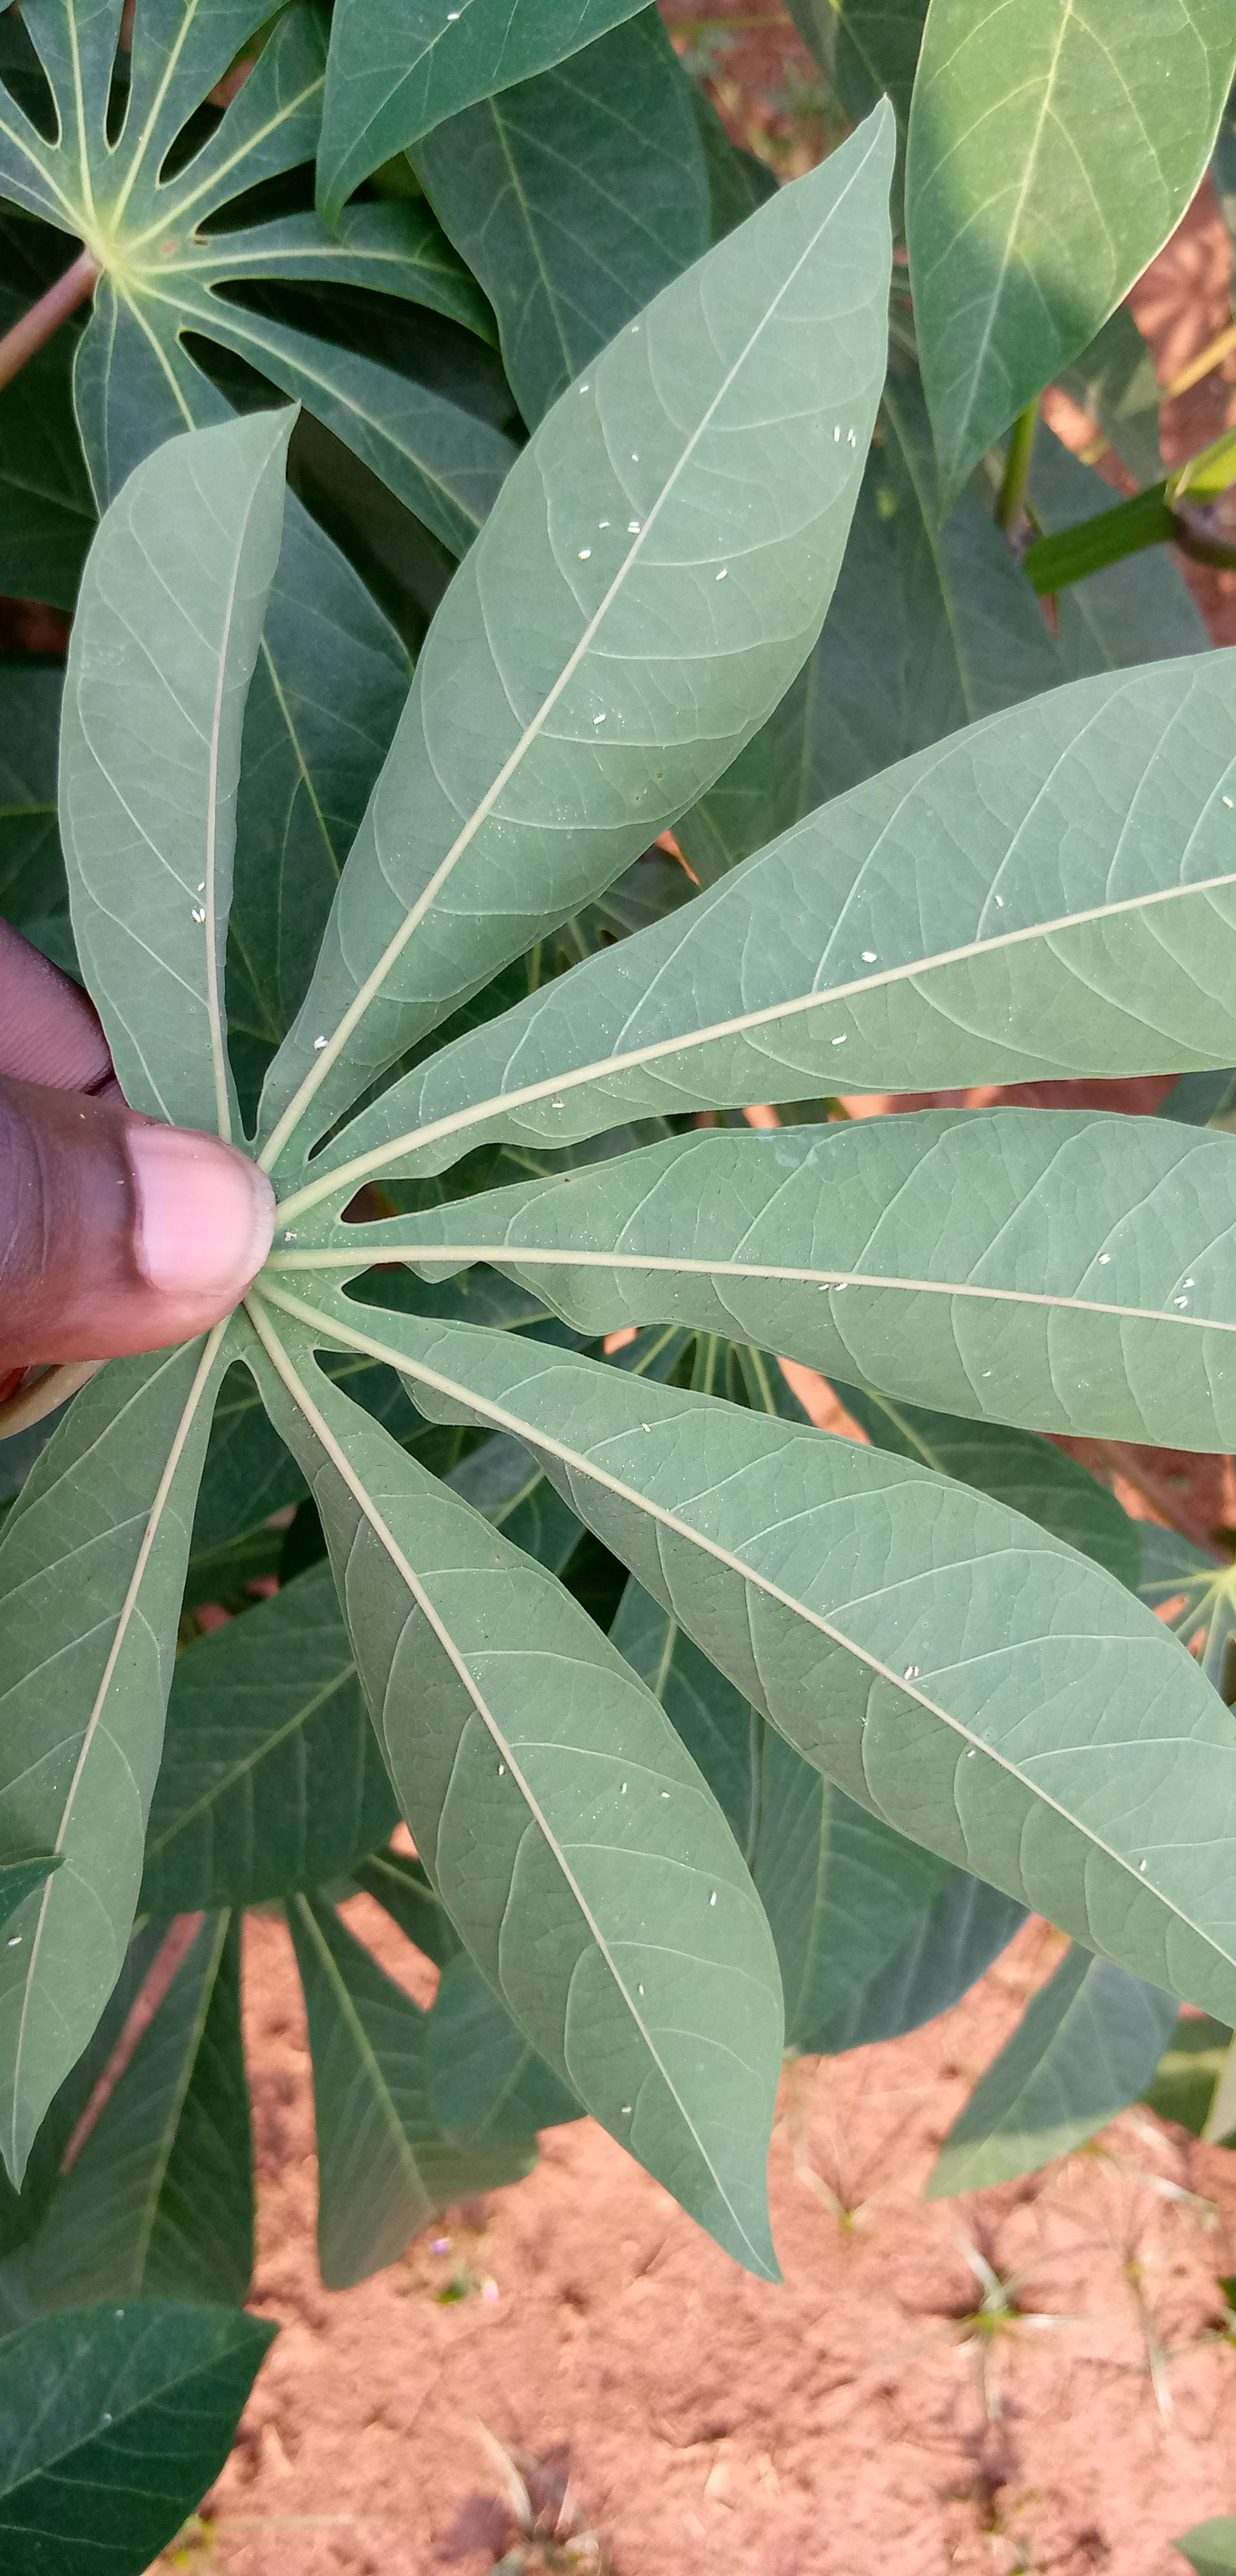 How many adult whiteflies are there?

36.